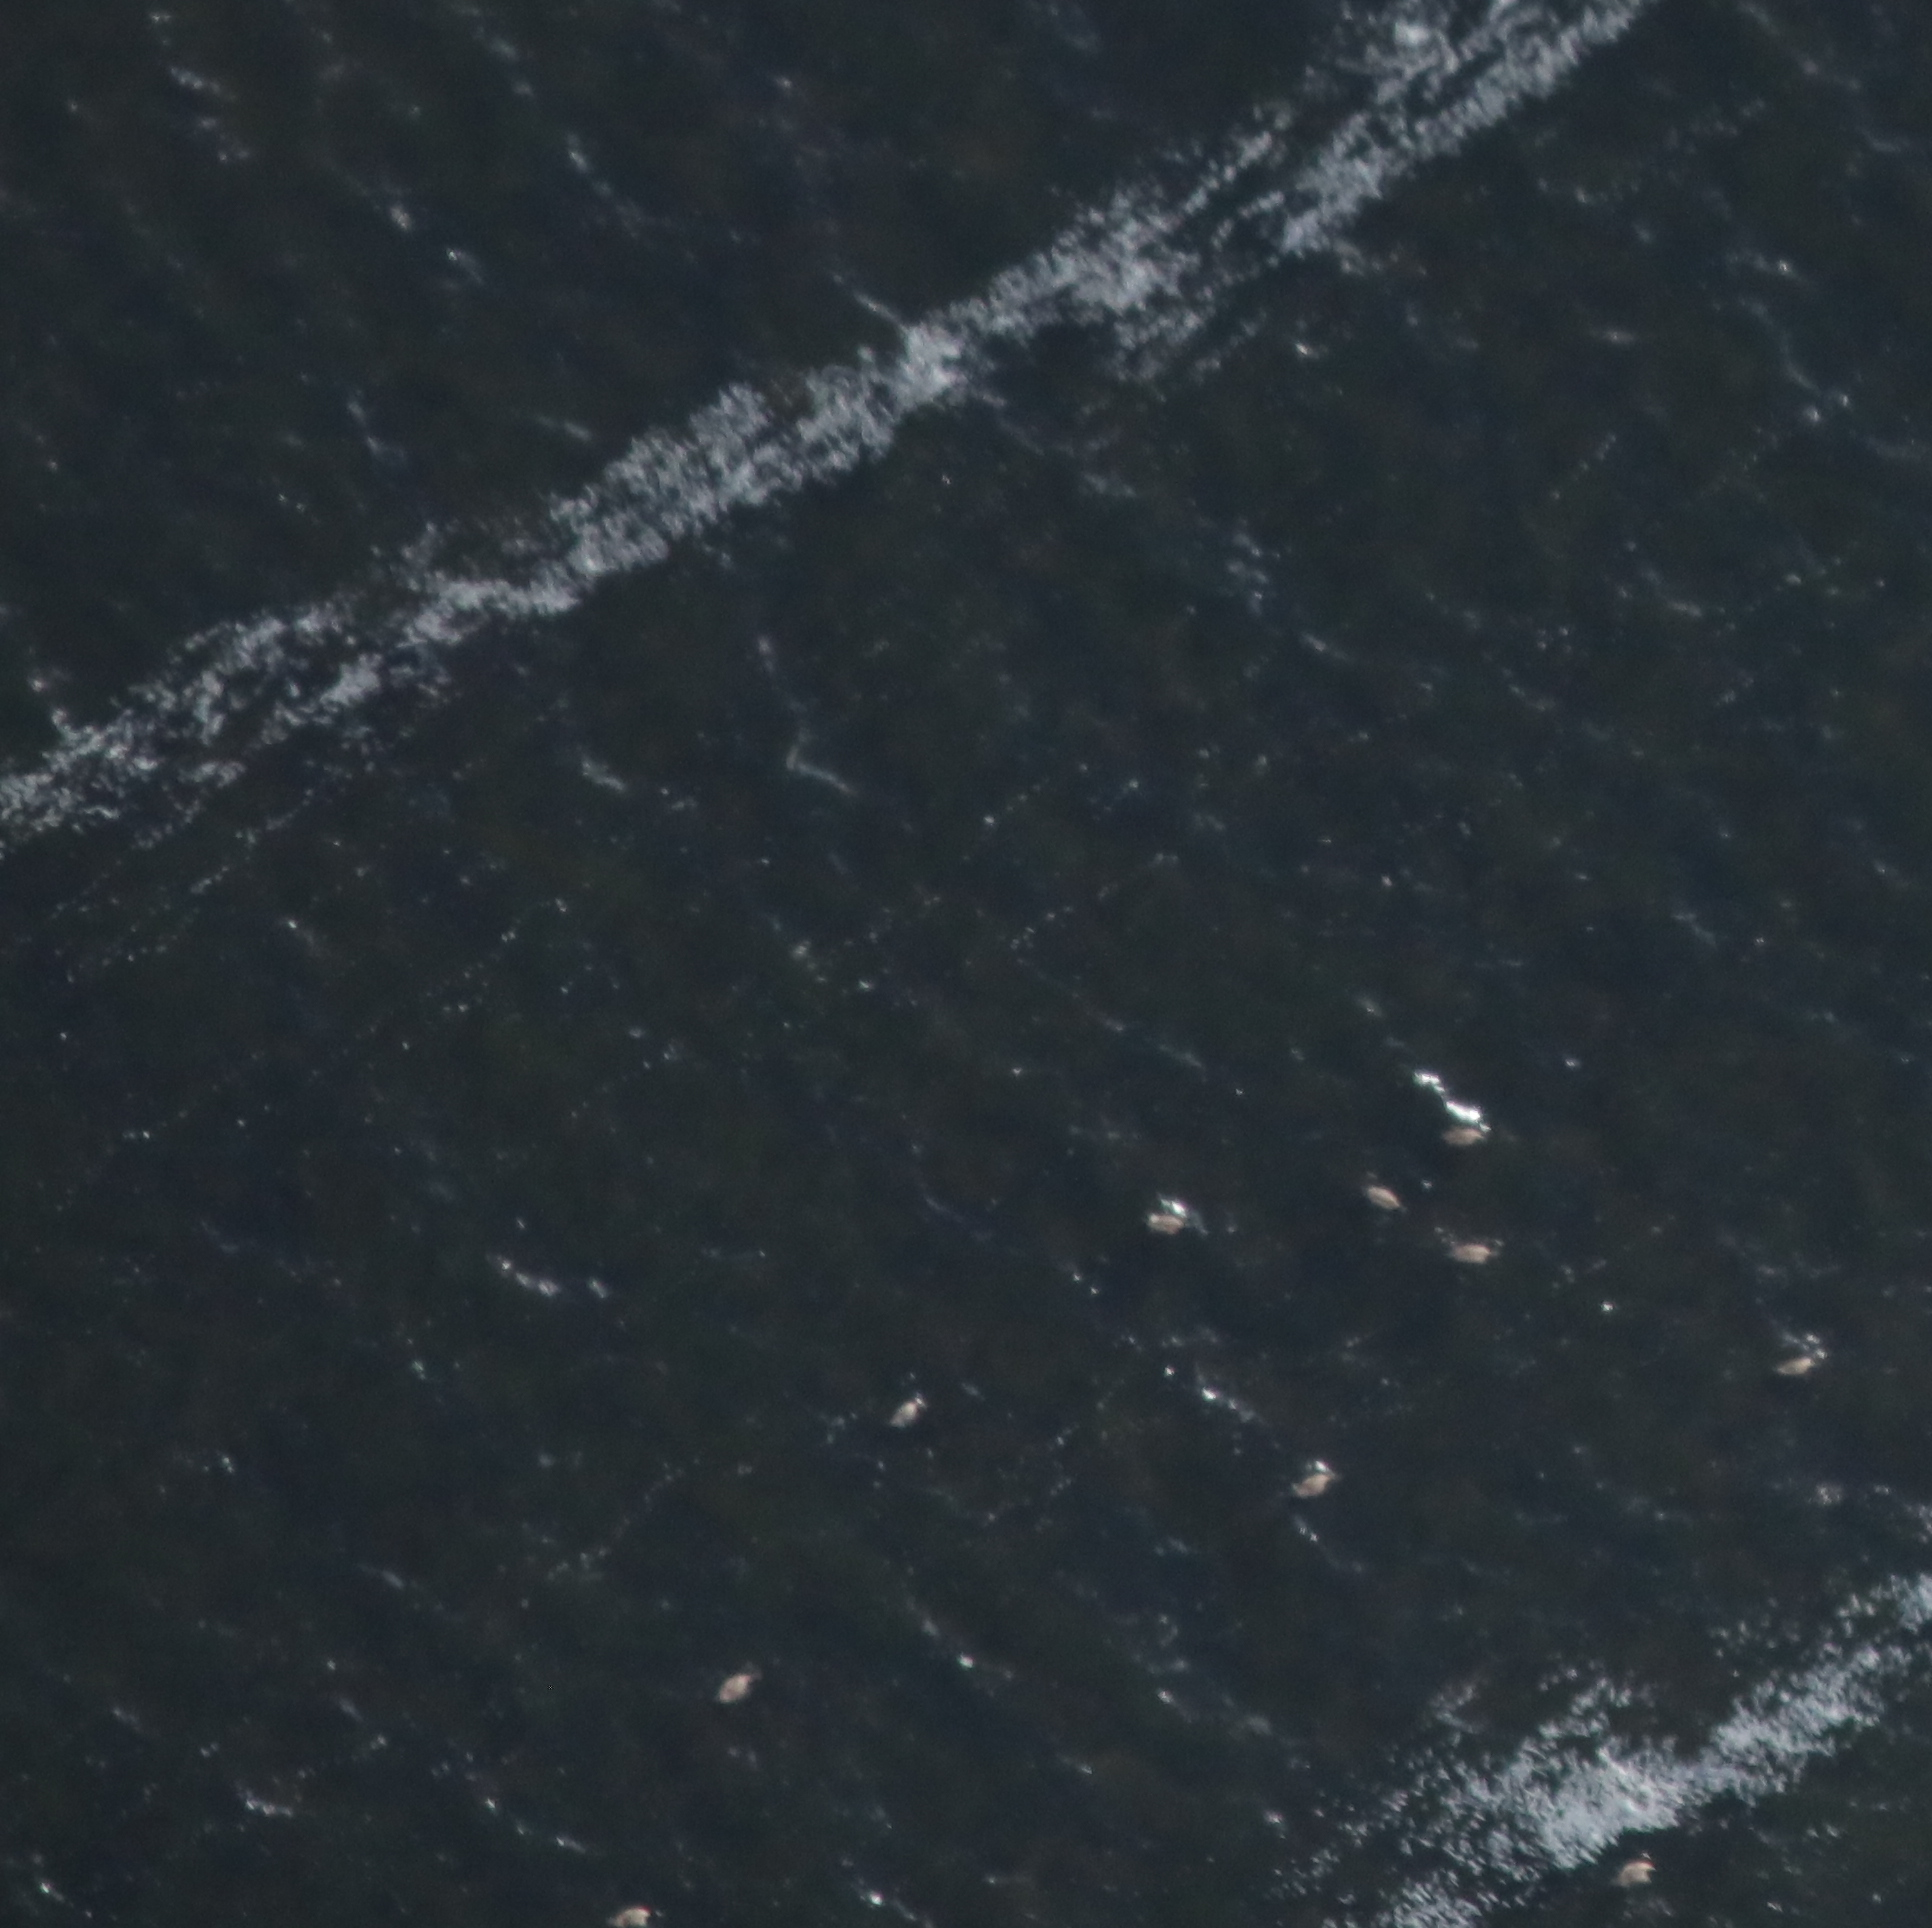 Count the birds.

10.